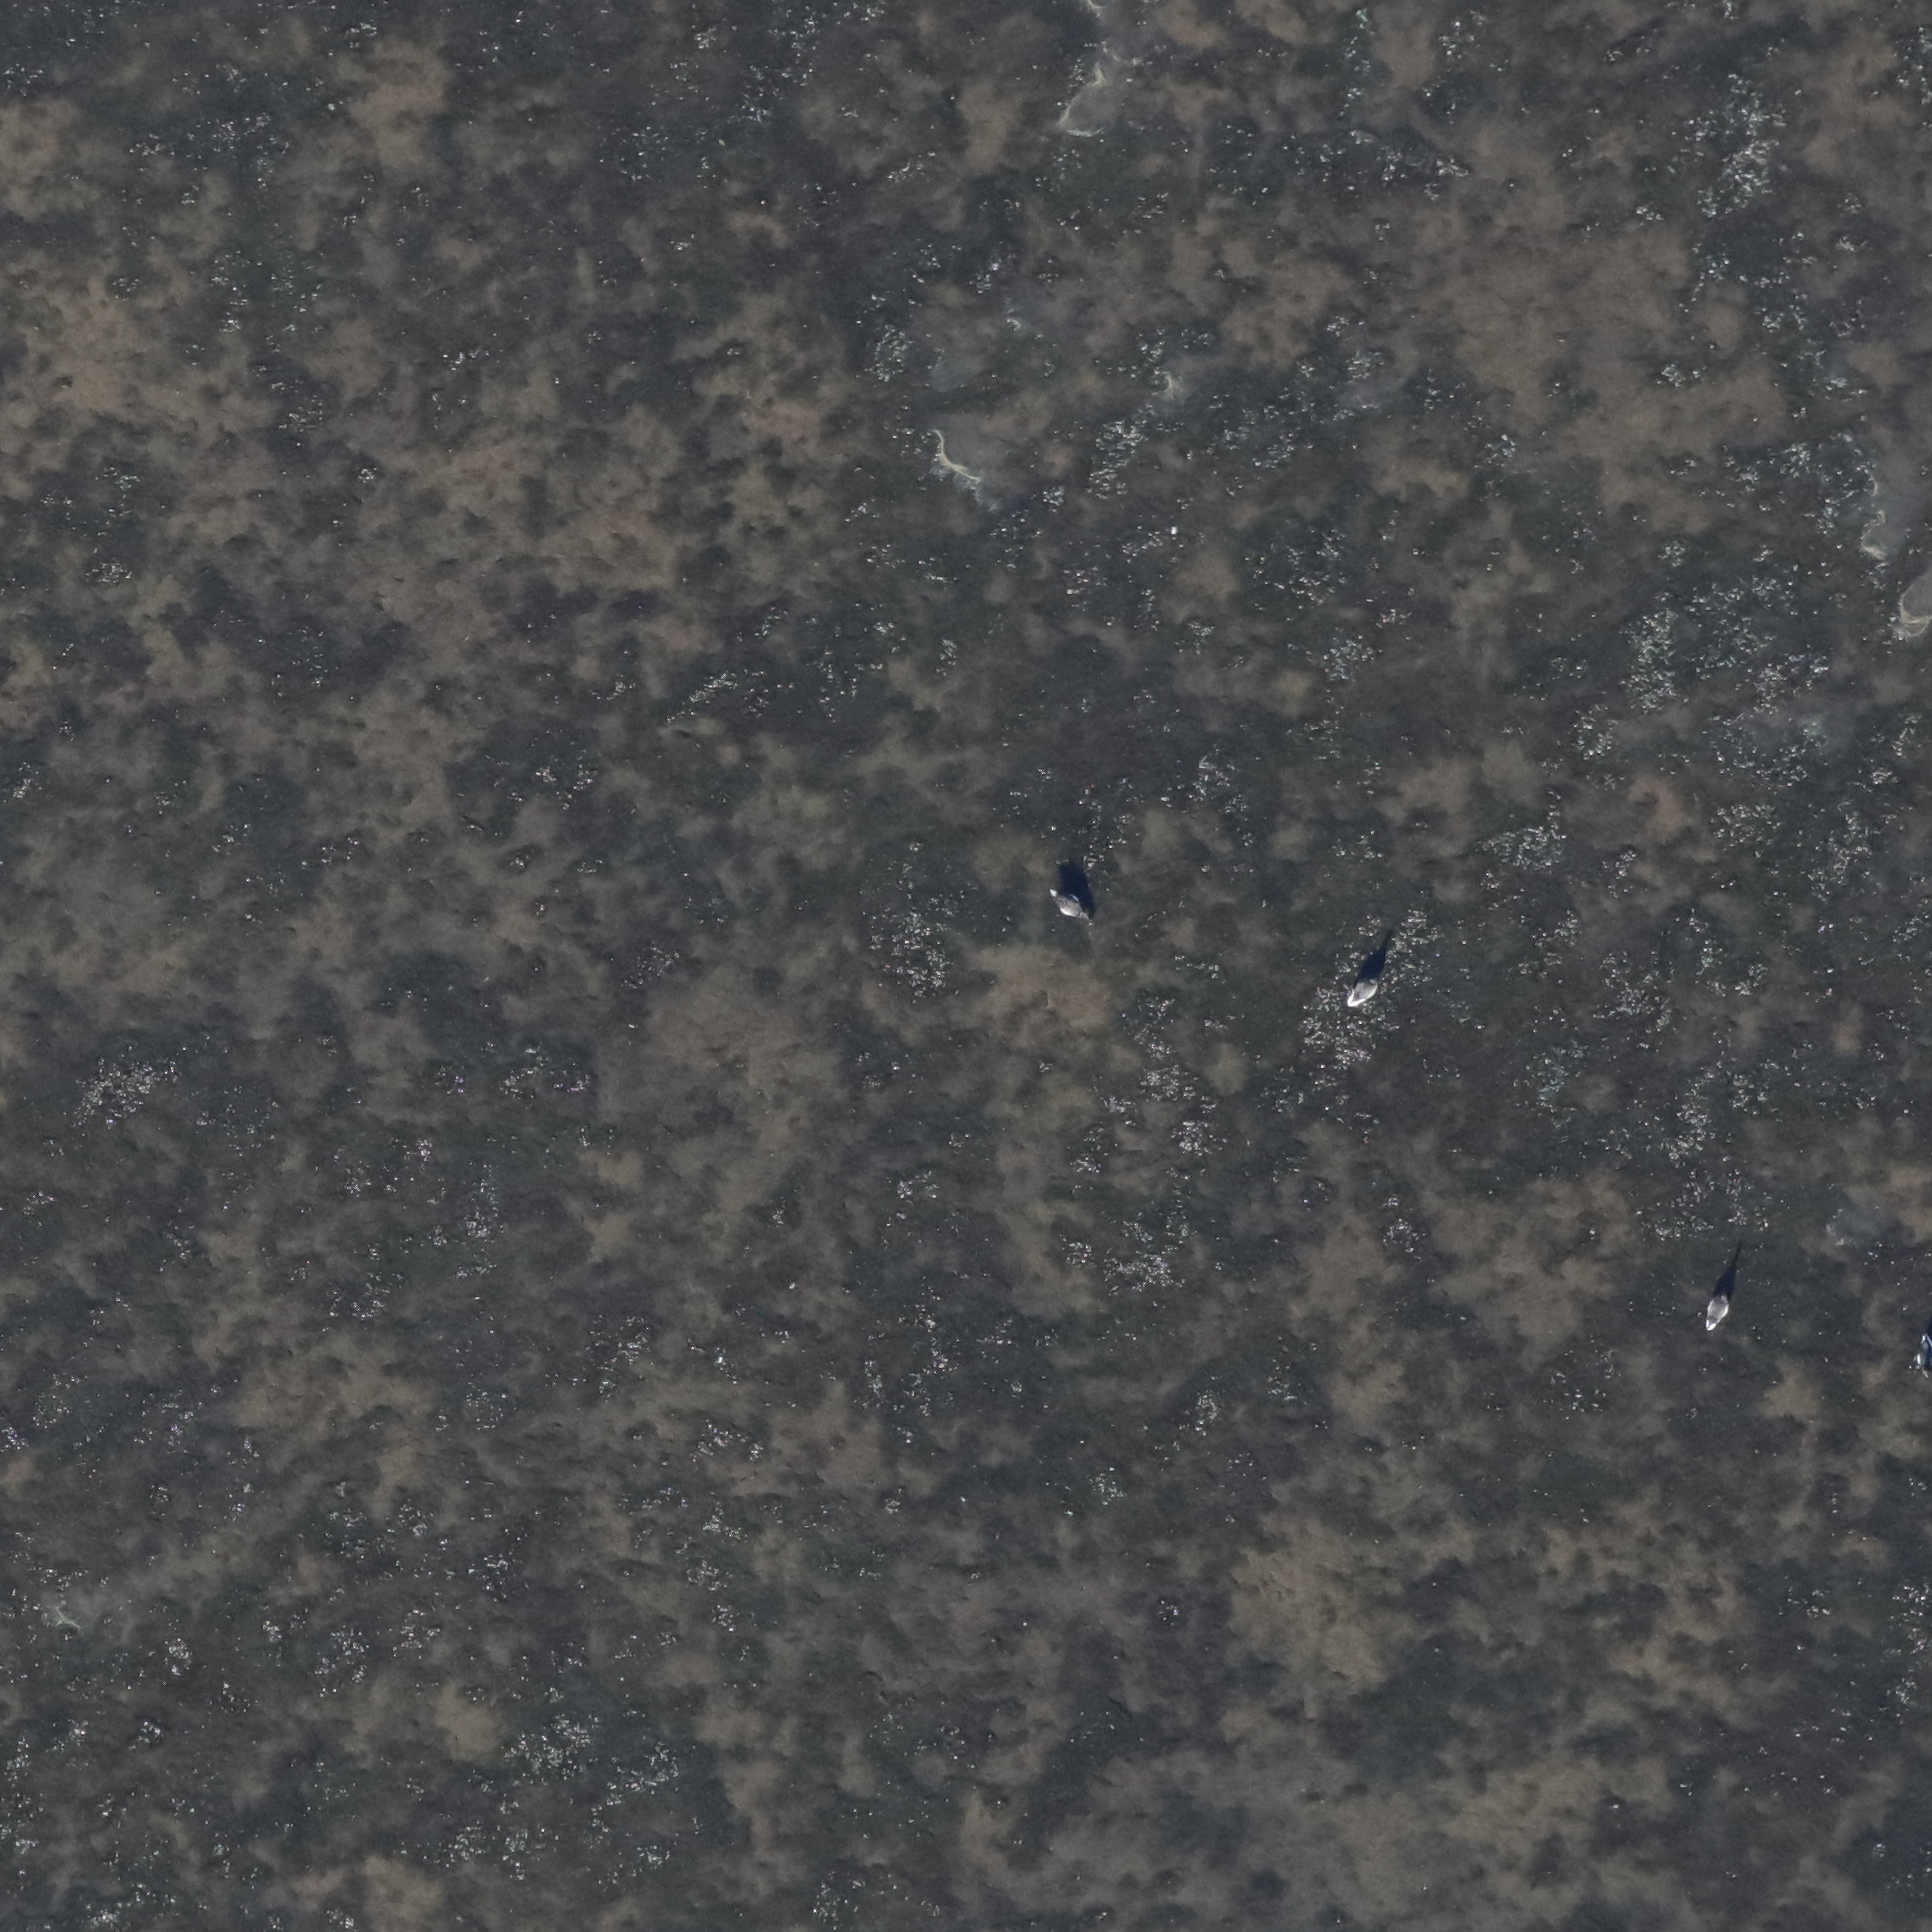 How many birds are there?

4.